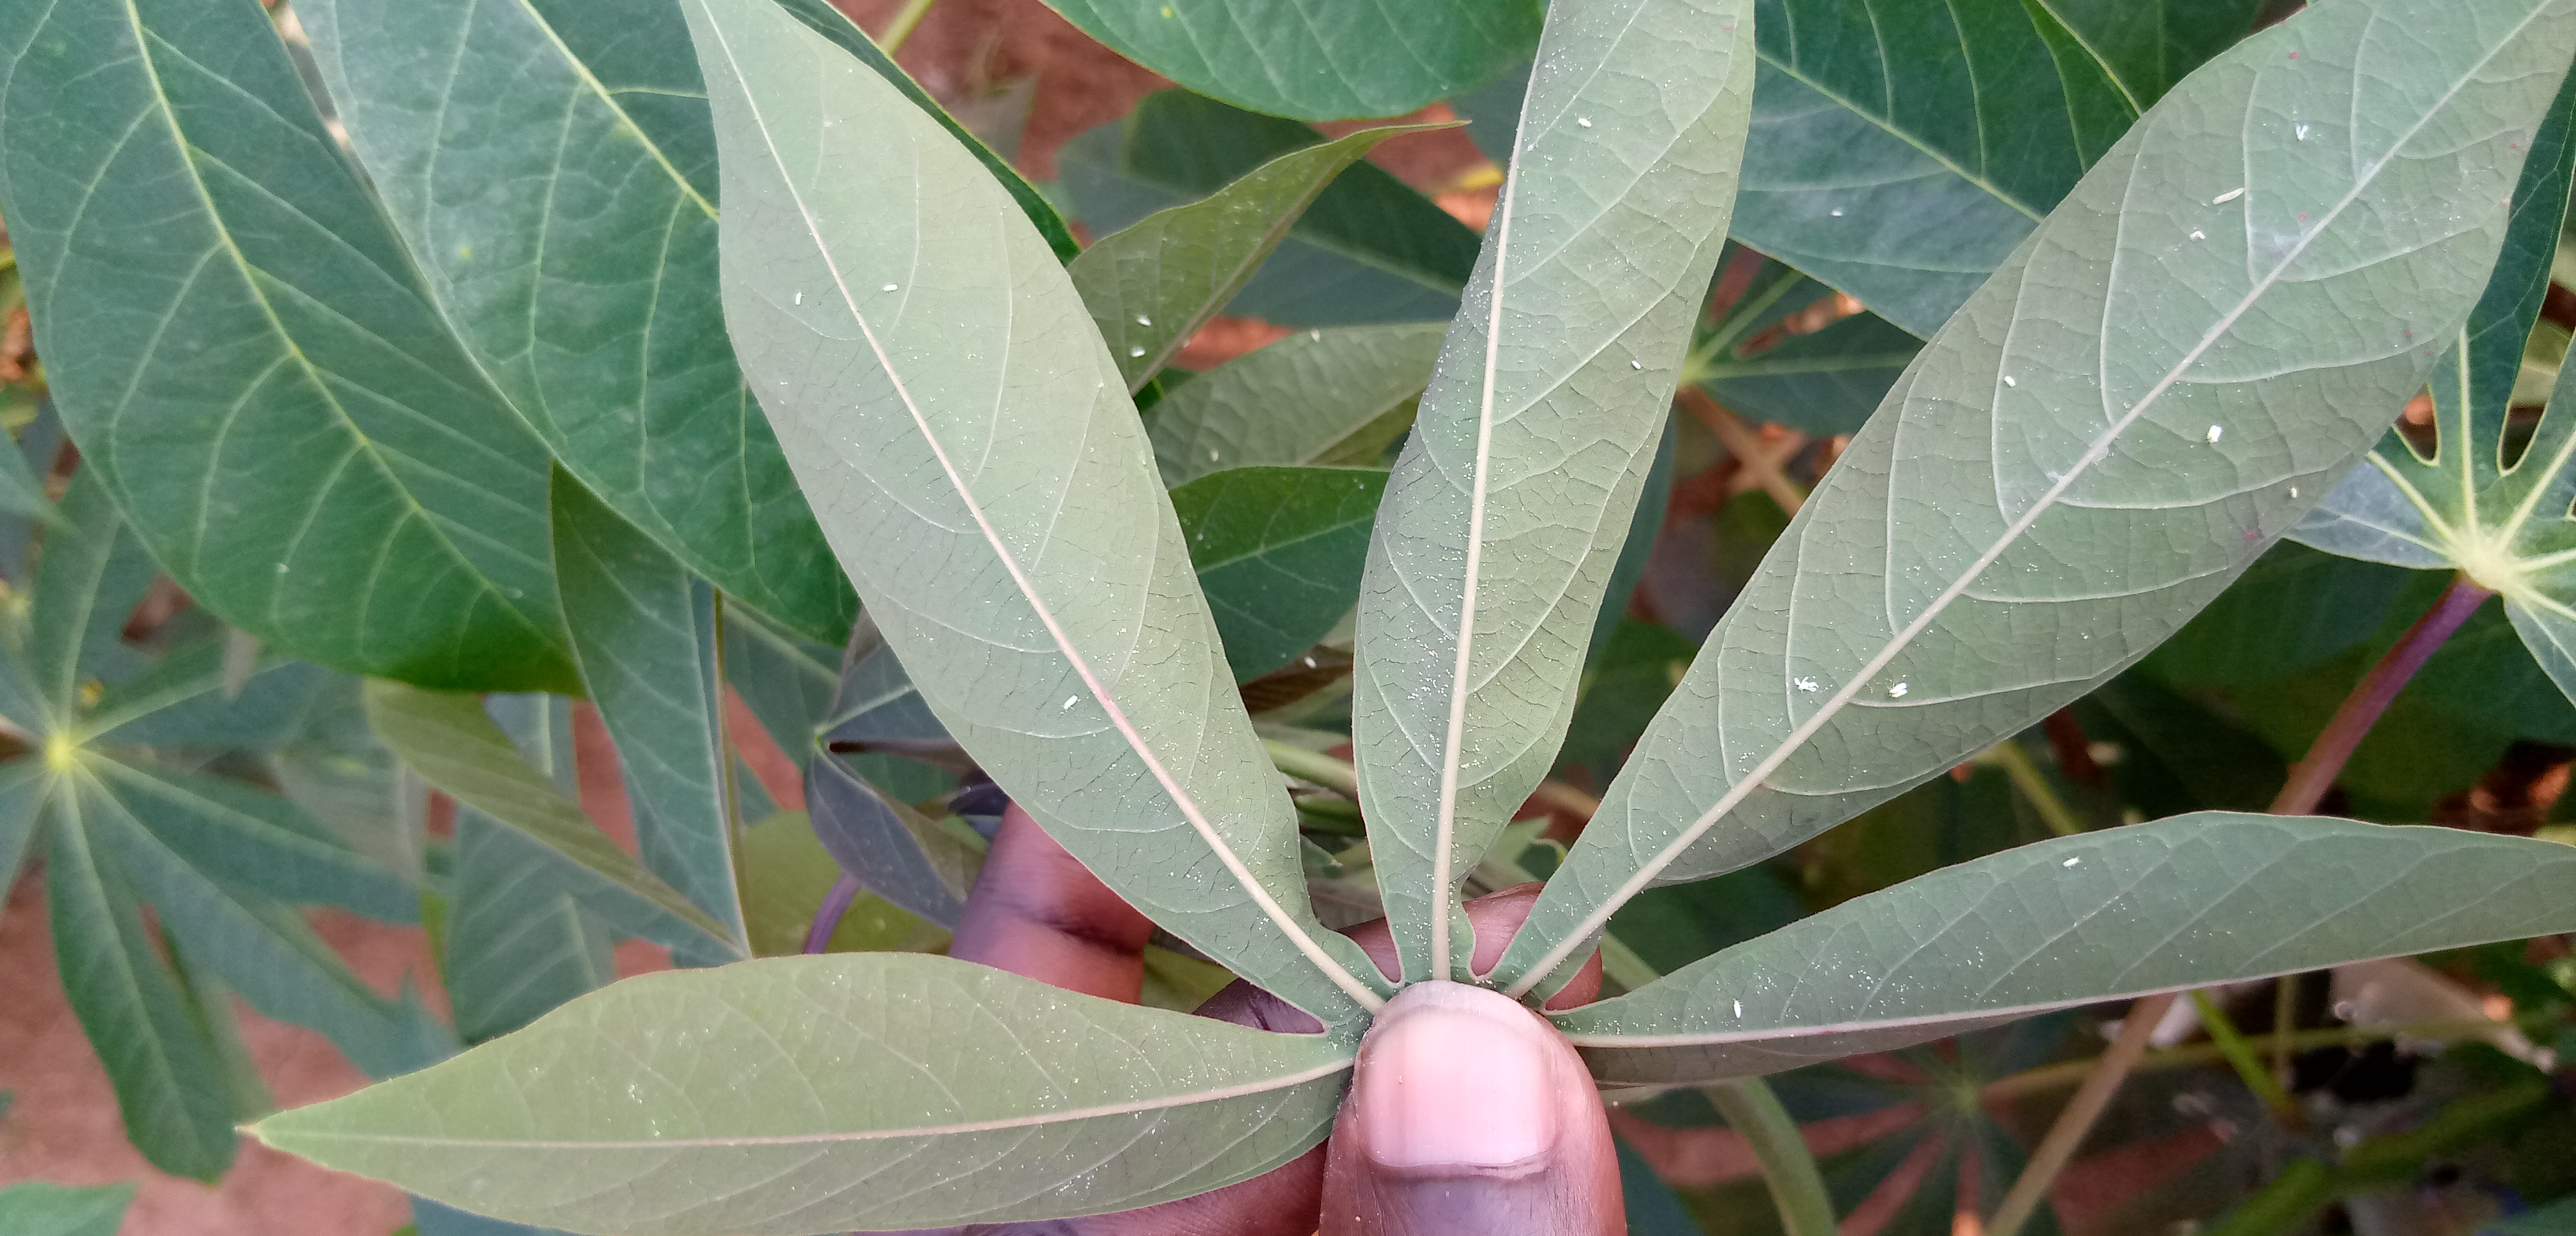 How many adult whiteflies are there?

20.